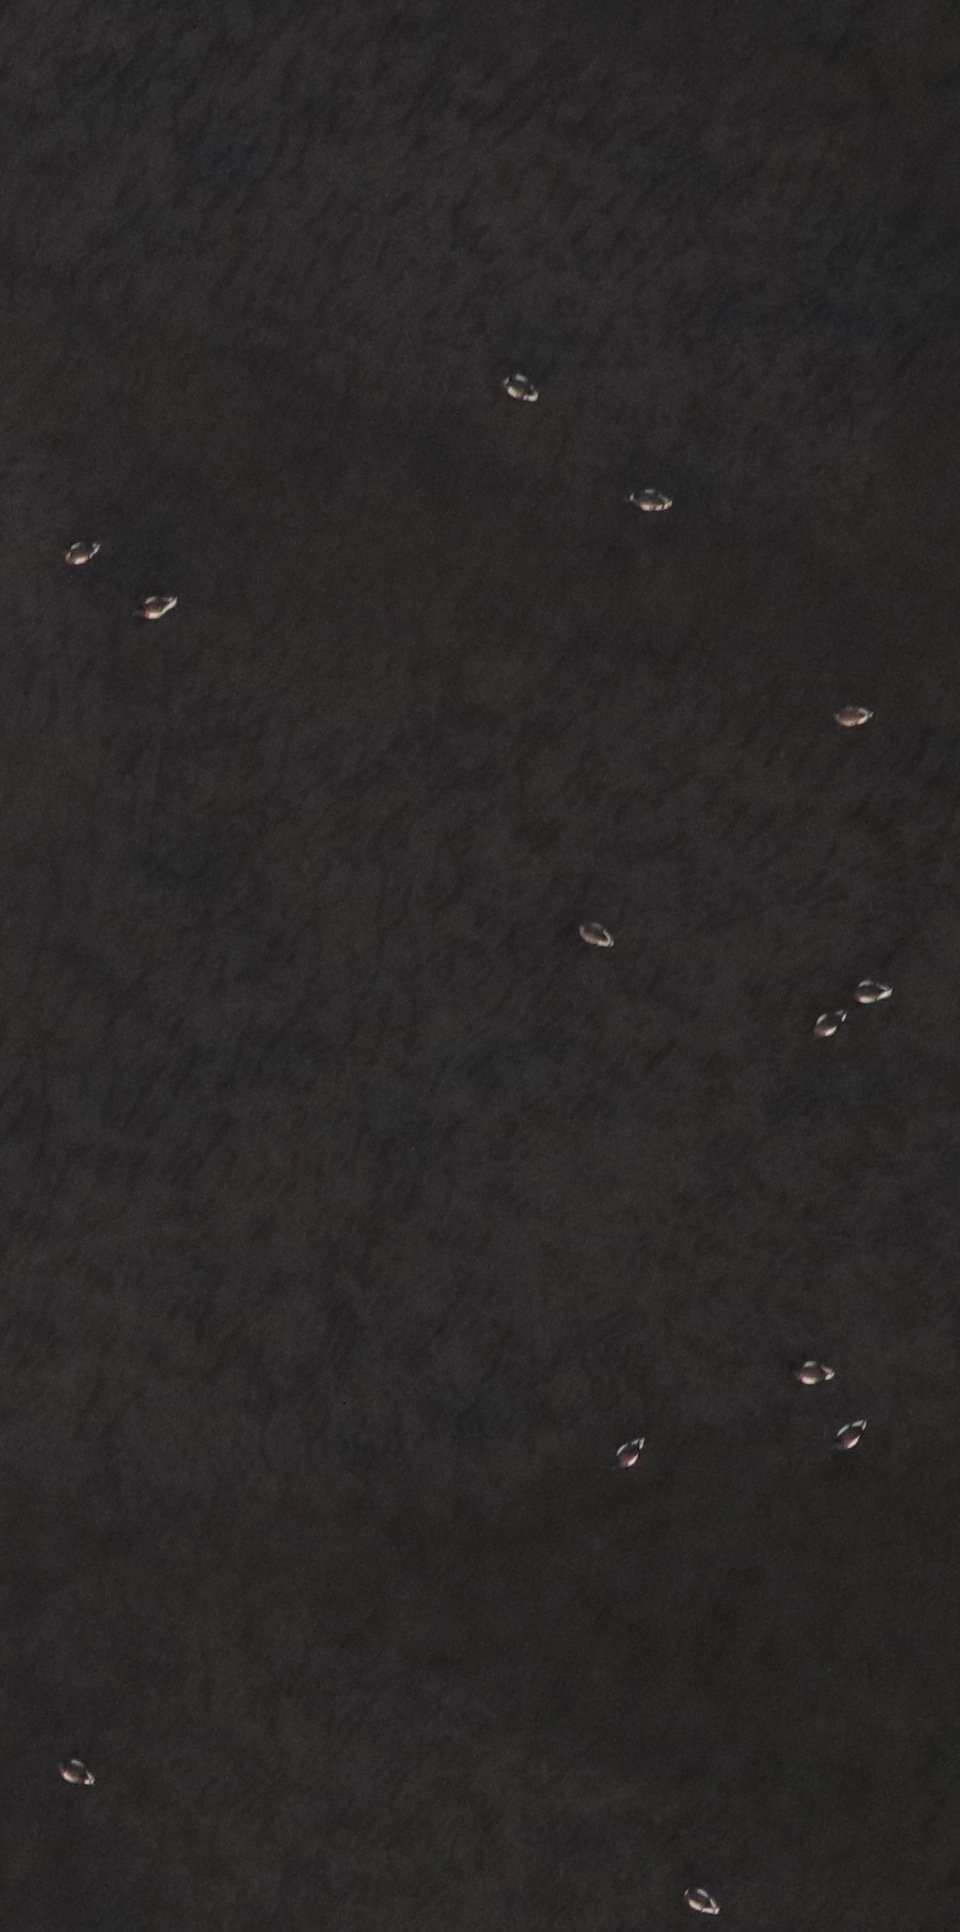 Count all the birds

13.